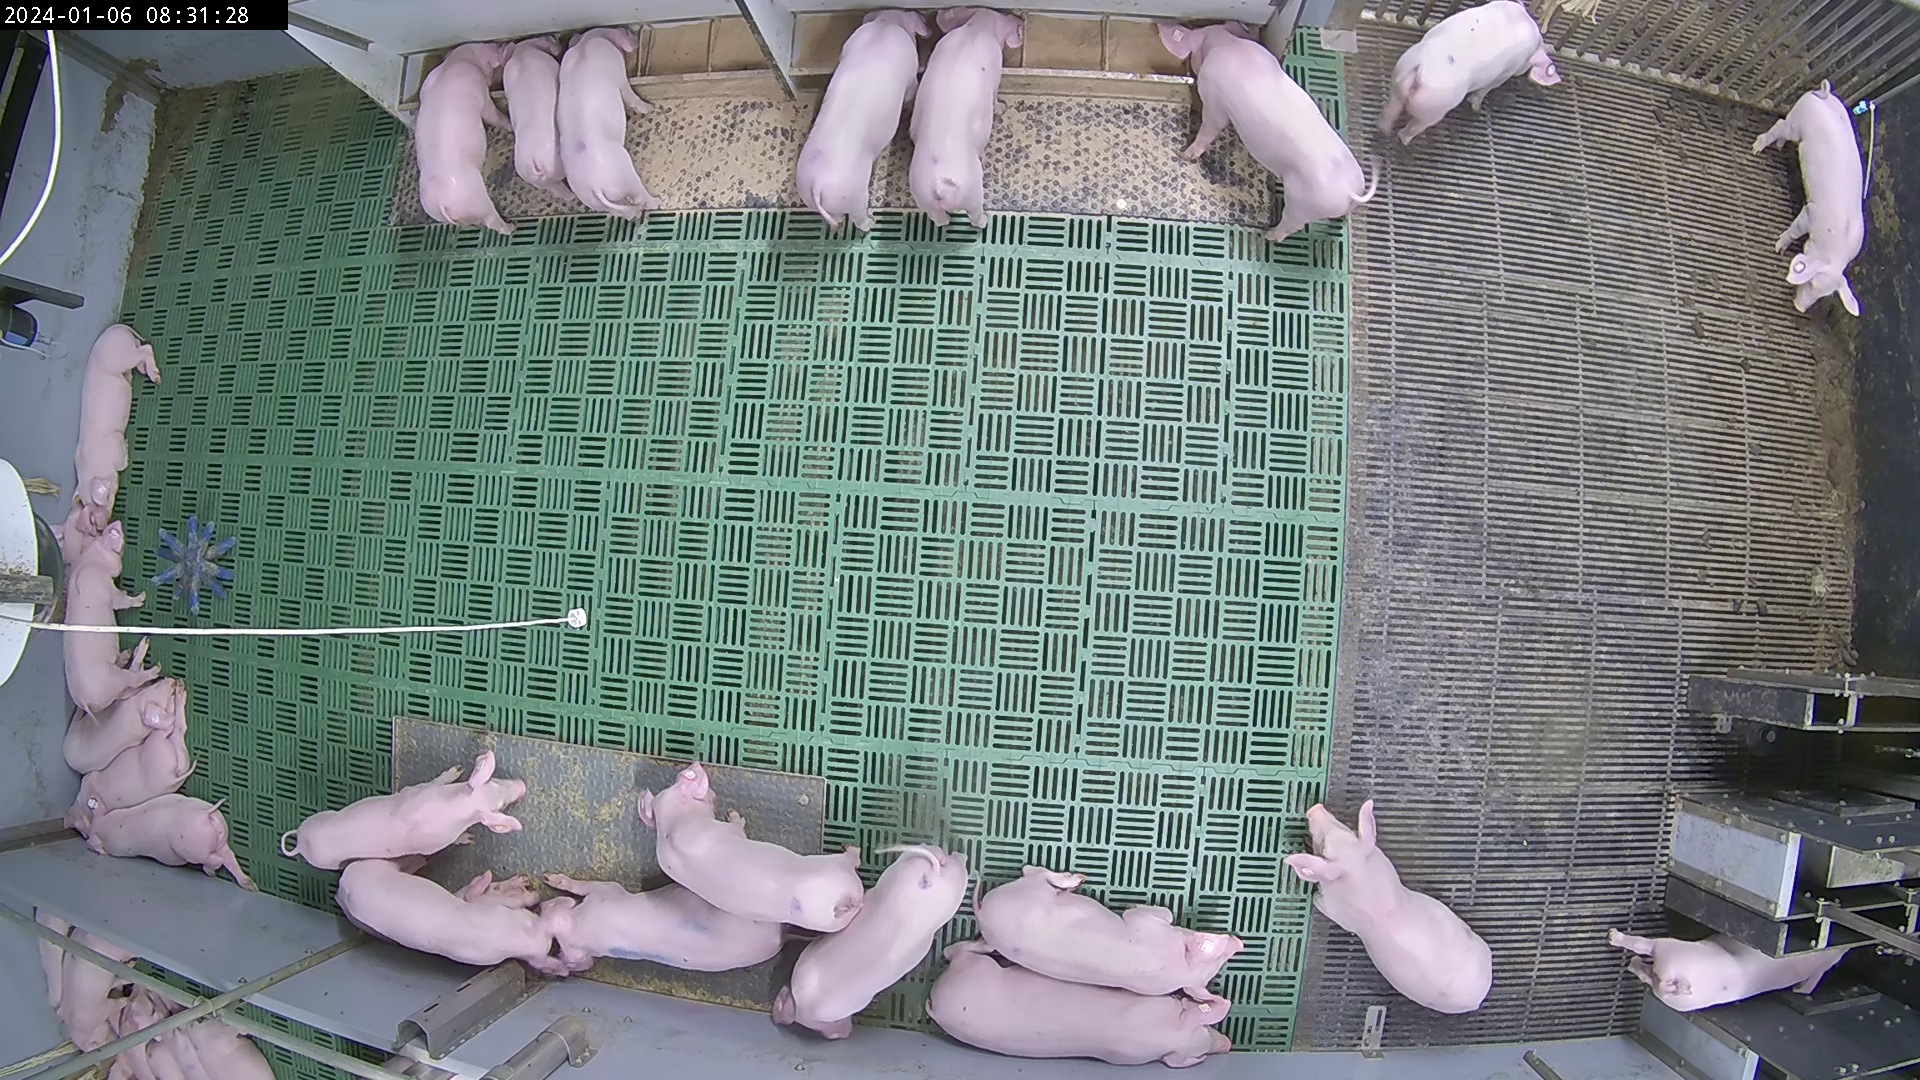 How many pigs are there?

30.